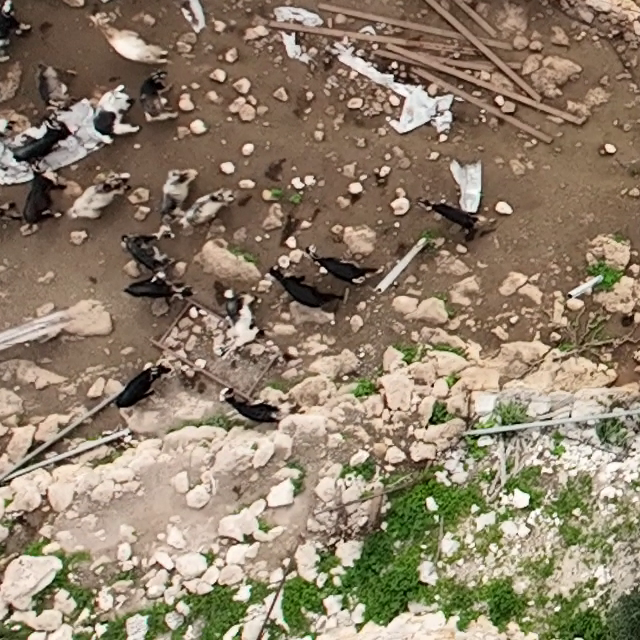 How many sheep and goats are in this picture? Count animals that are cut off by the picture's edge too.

18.